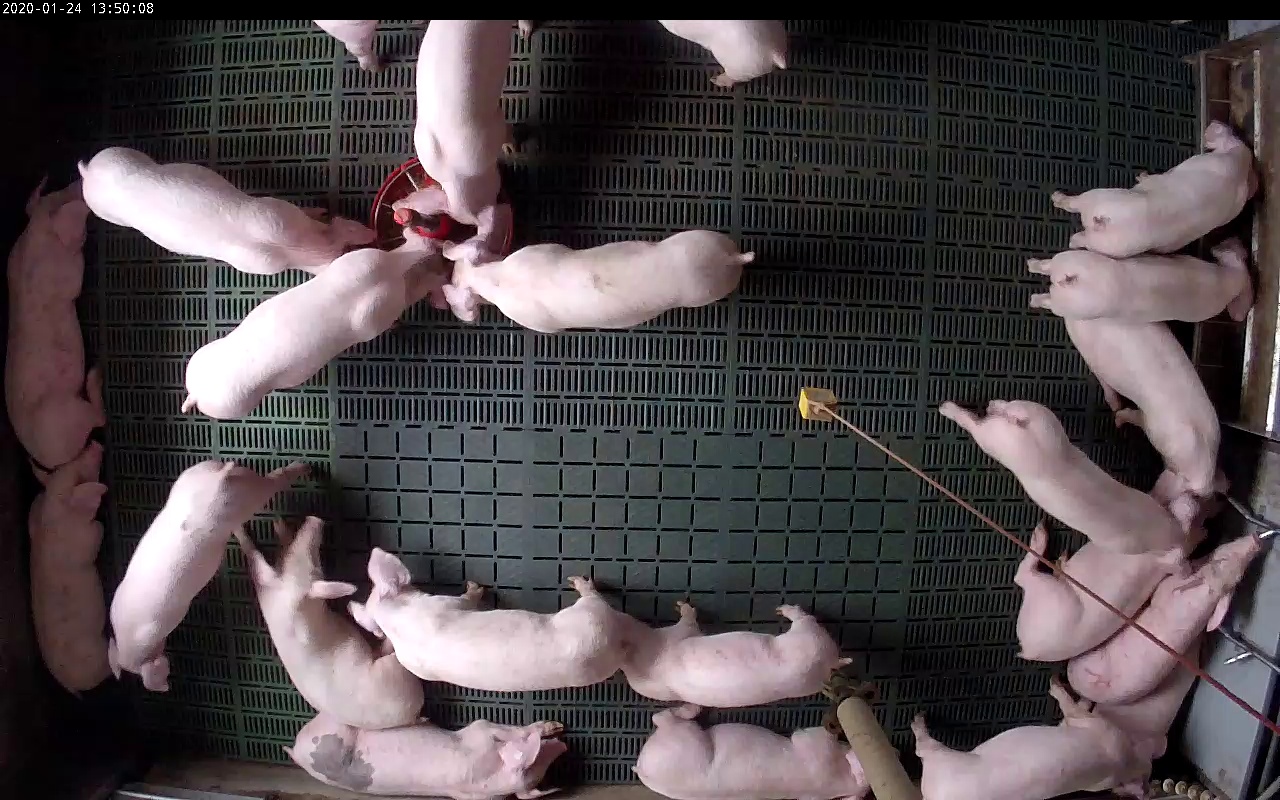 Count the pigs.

22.